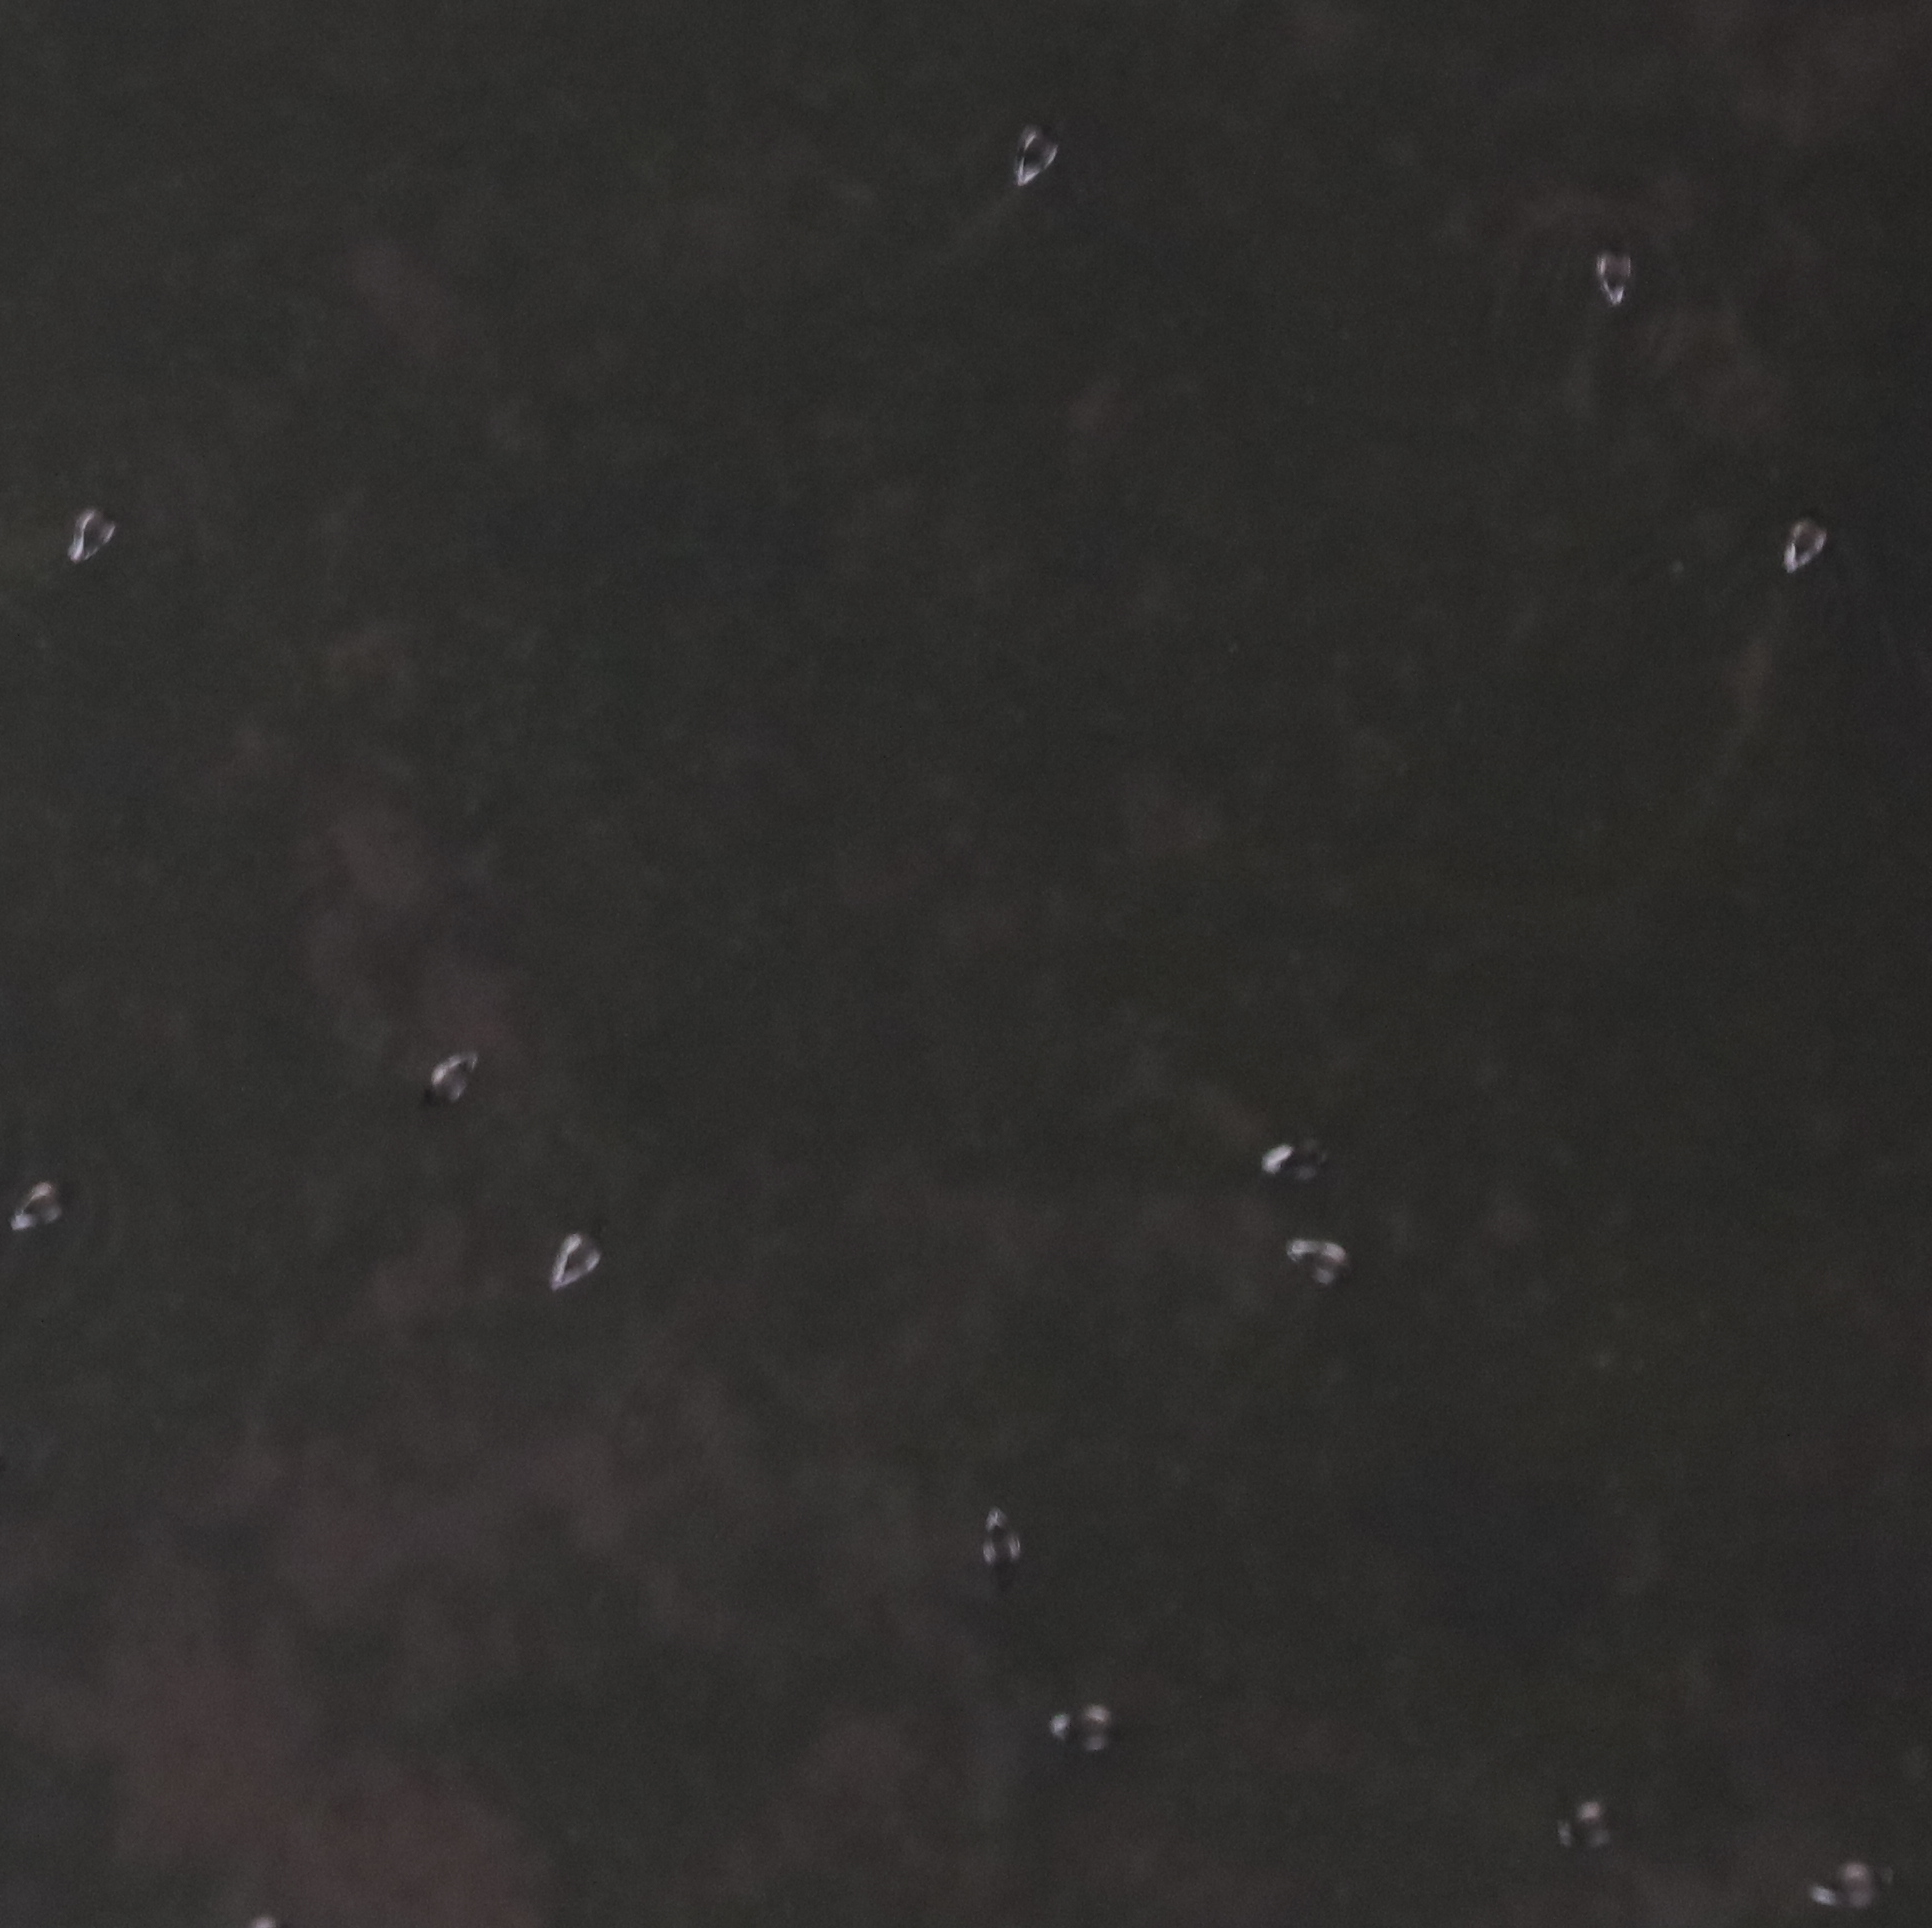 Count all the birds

13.